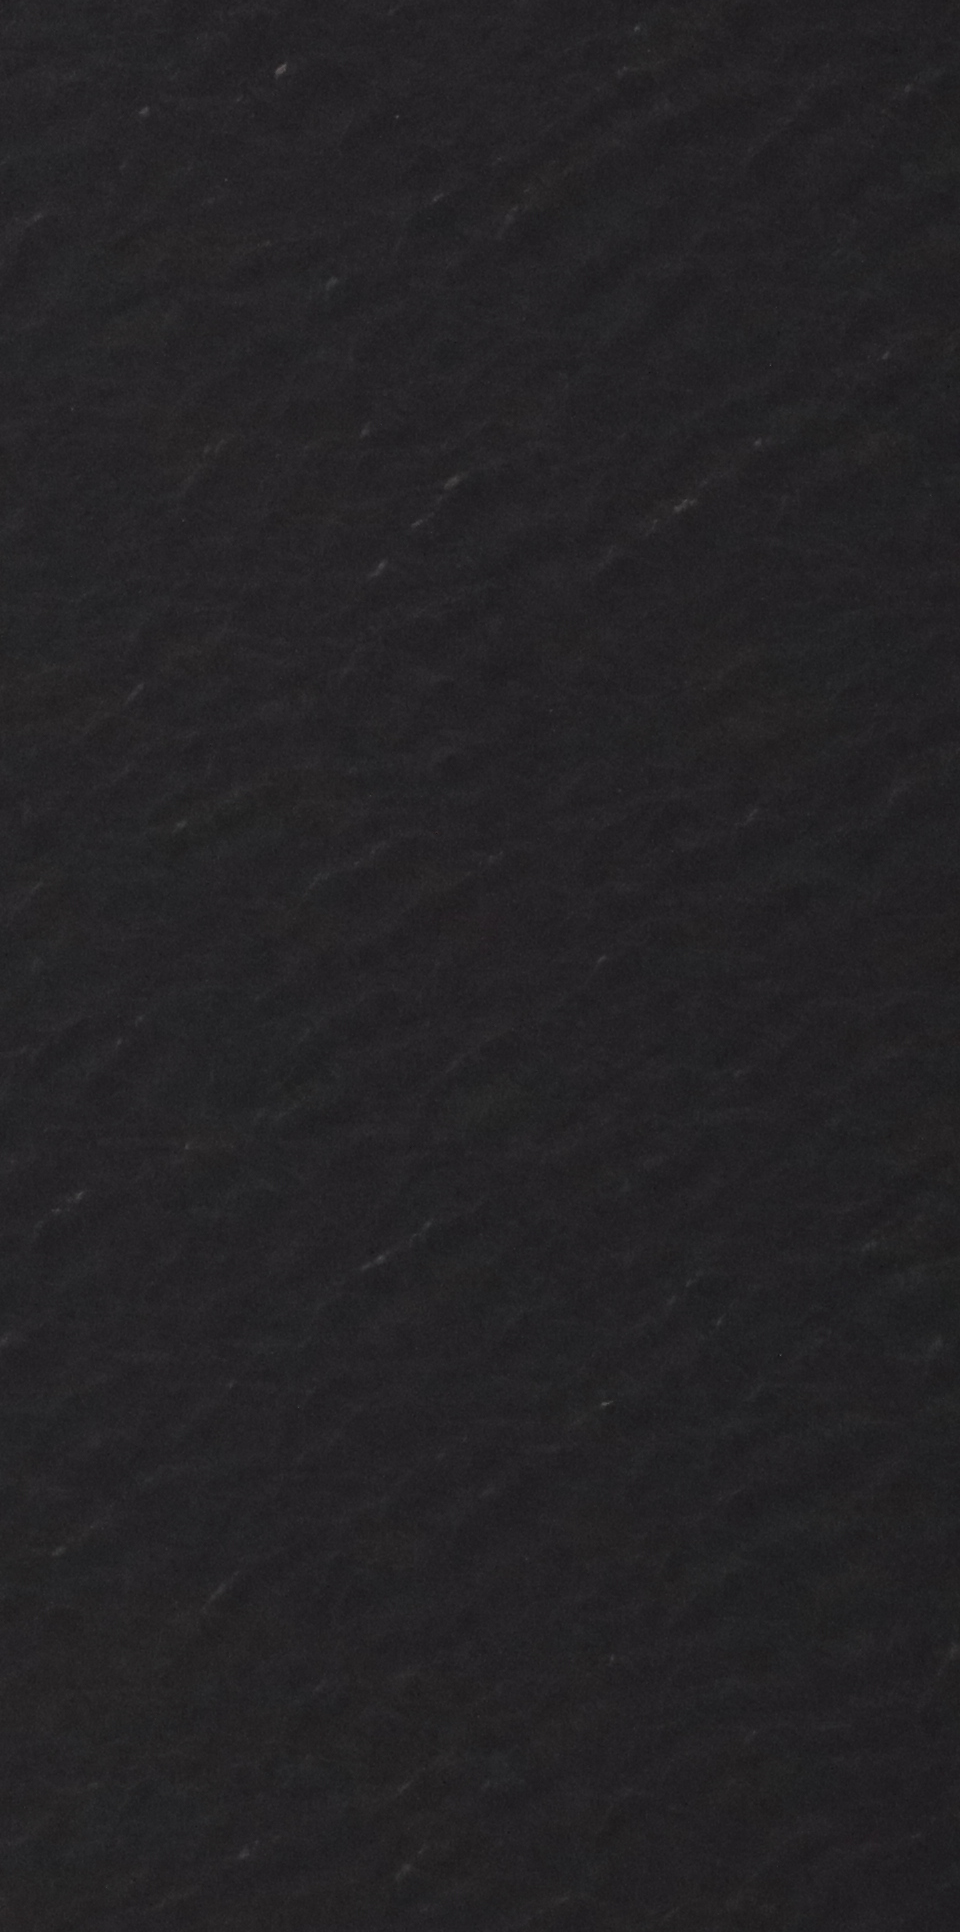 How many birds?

0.